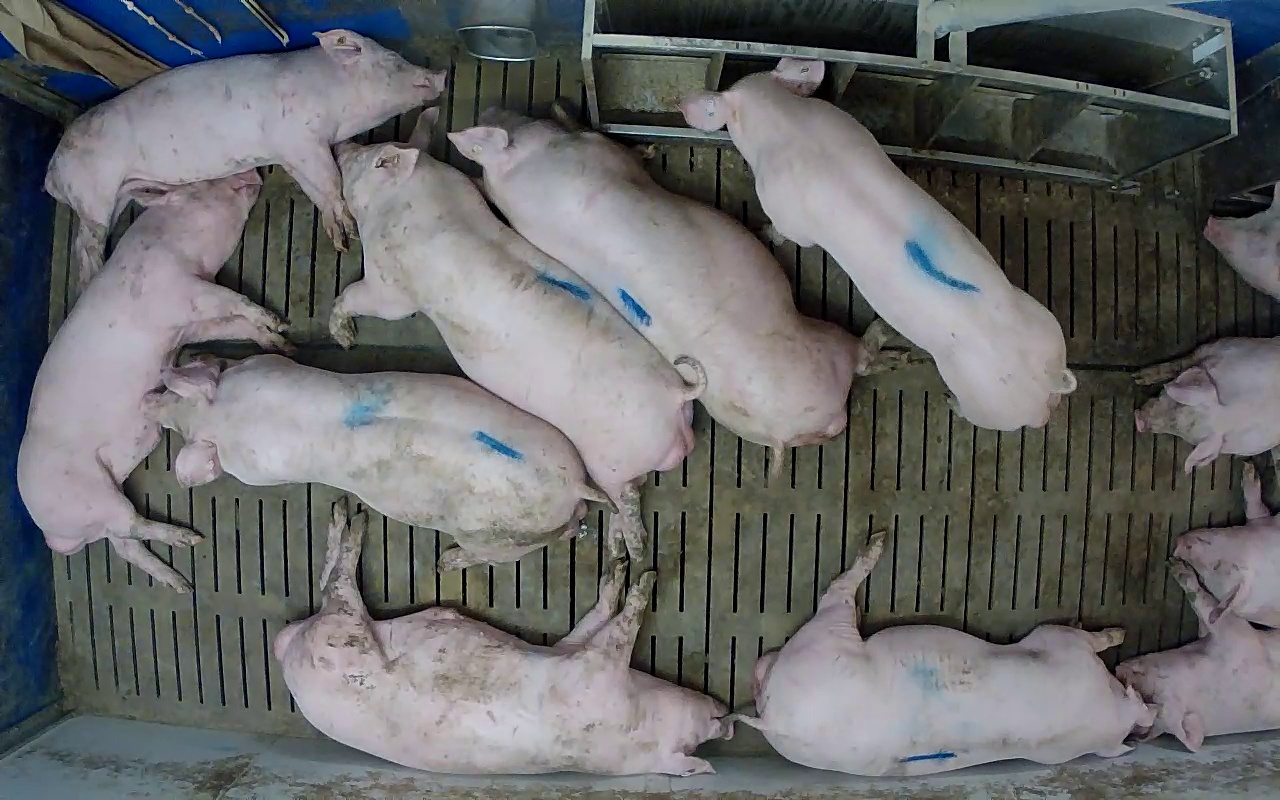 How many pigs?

12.